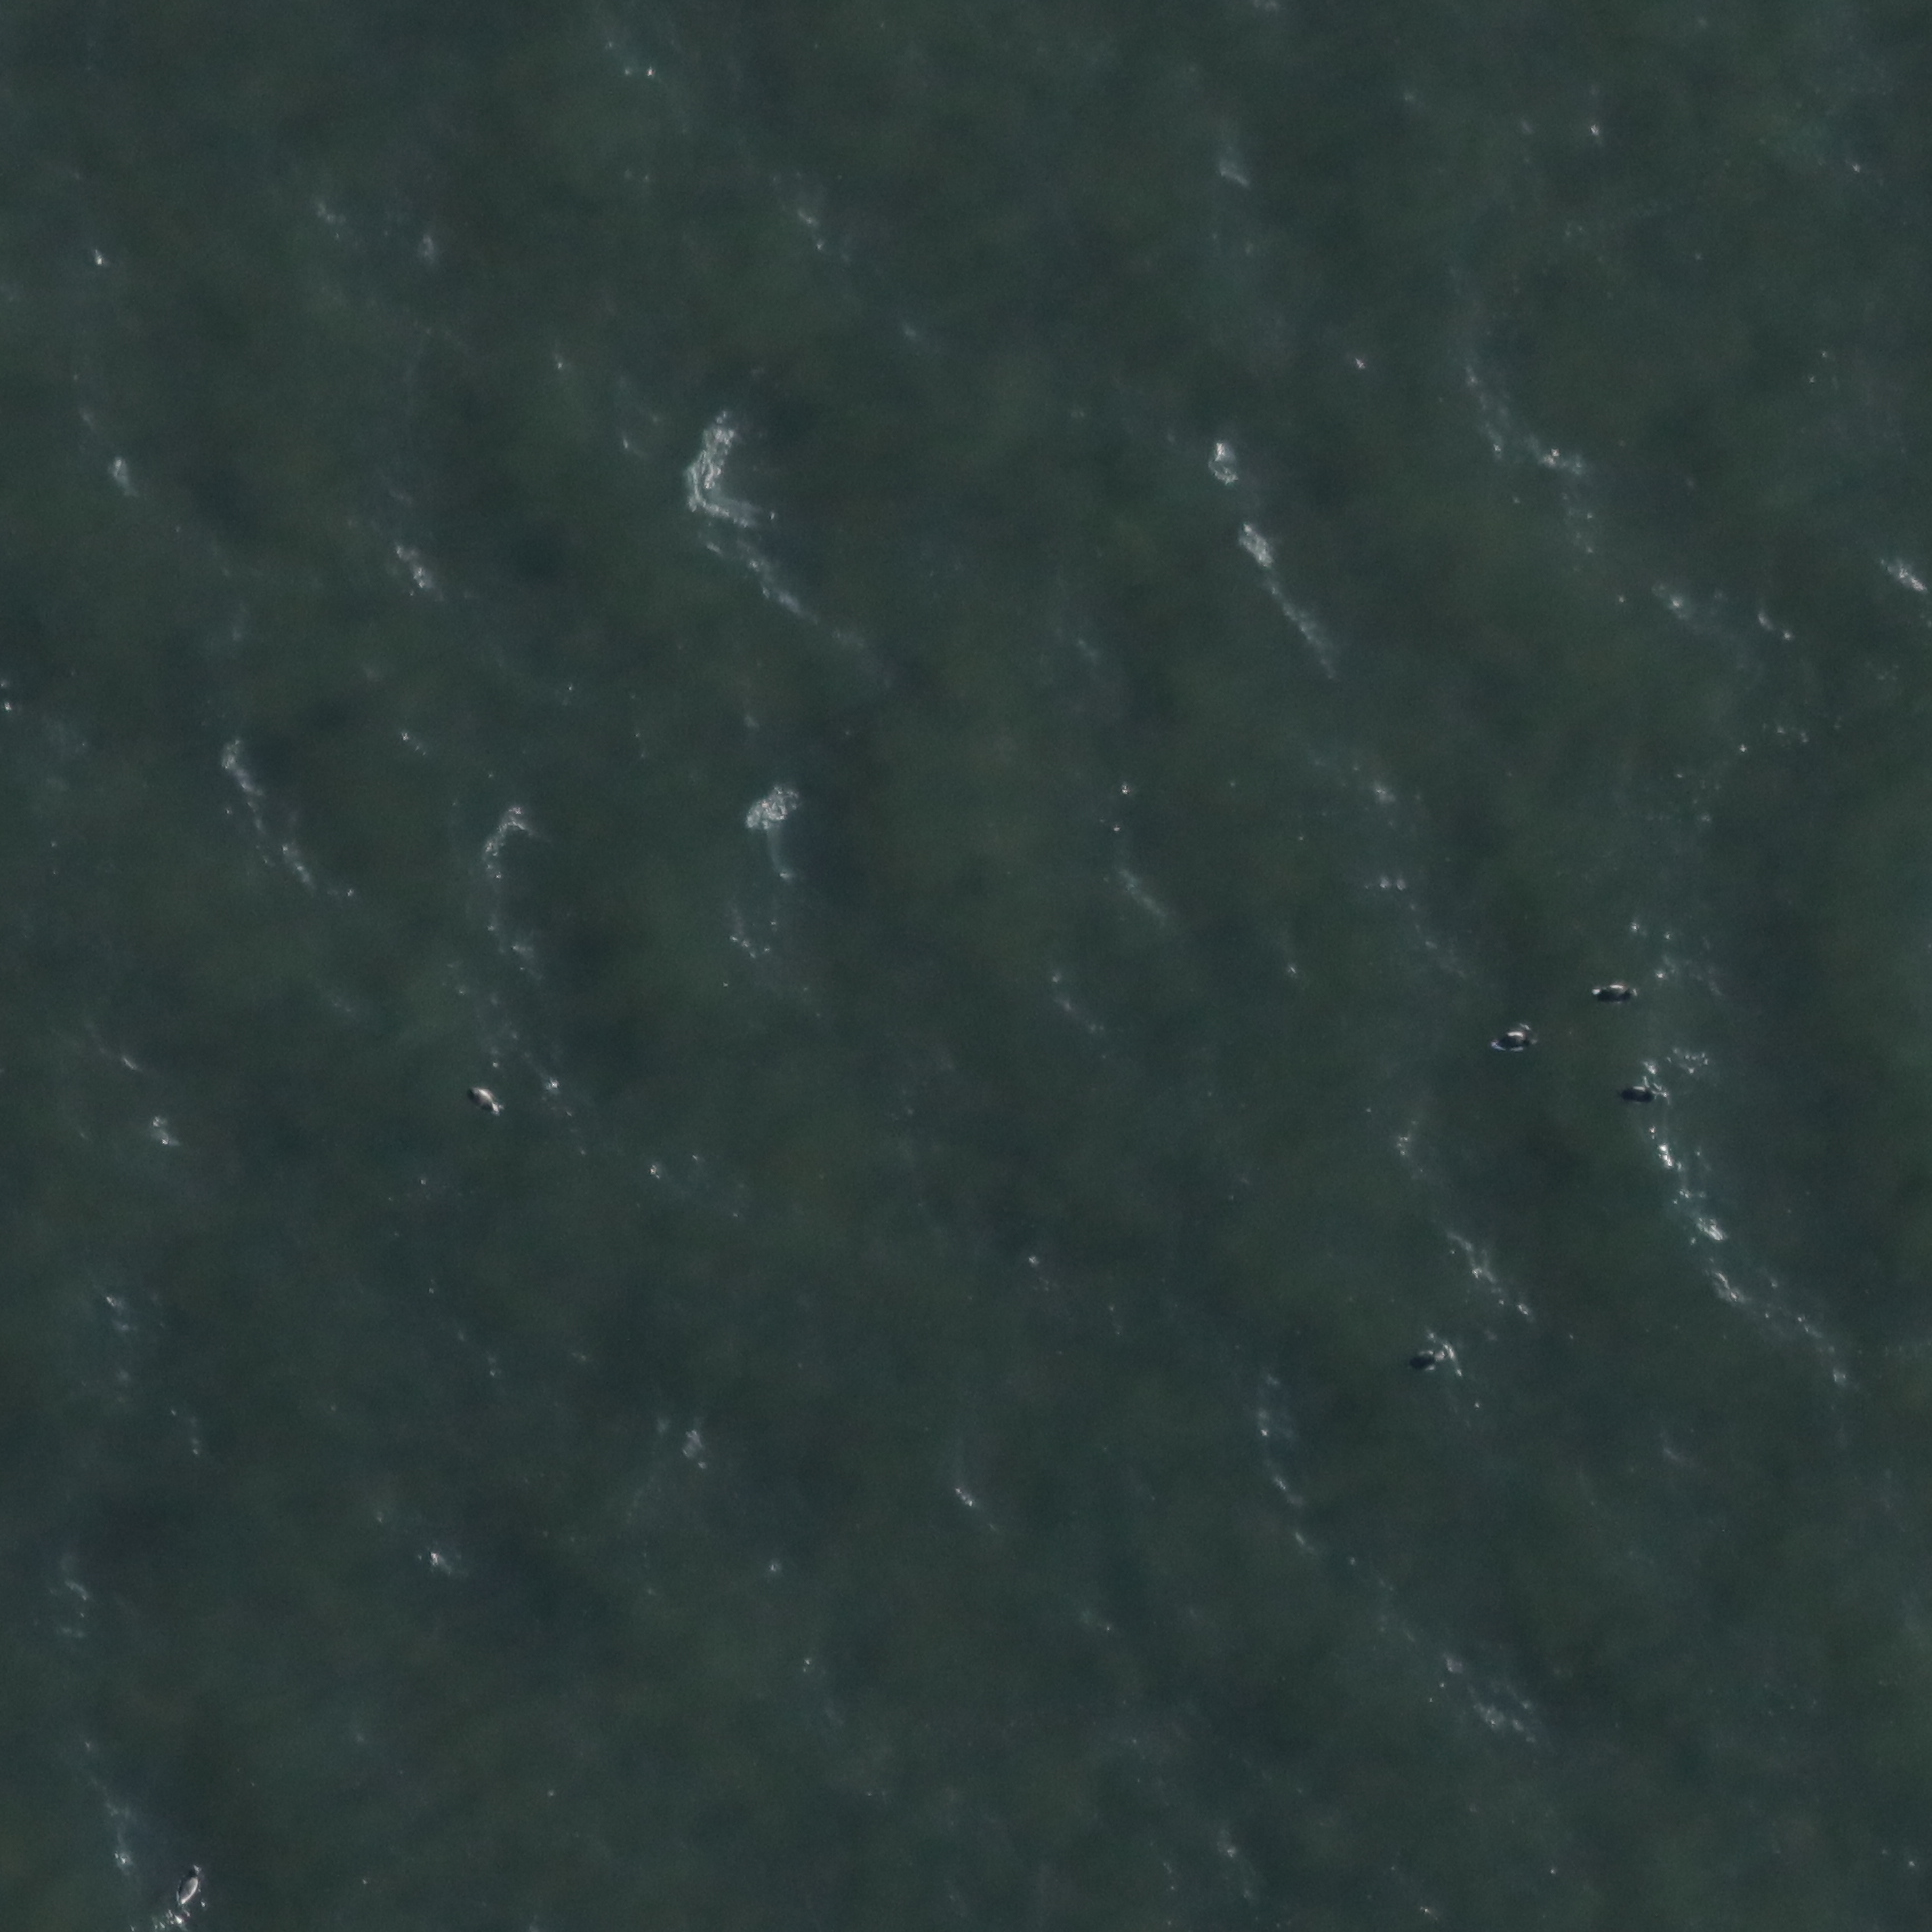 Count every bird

6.